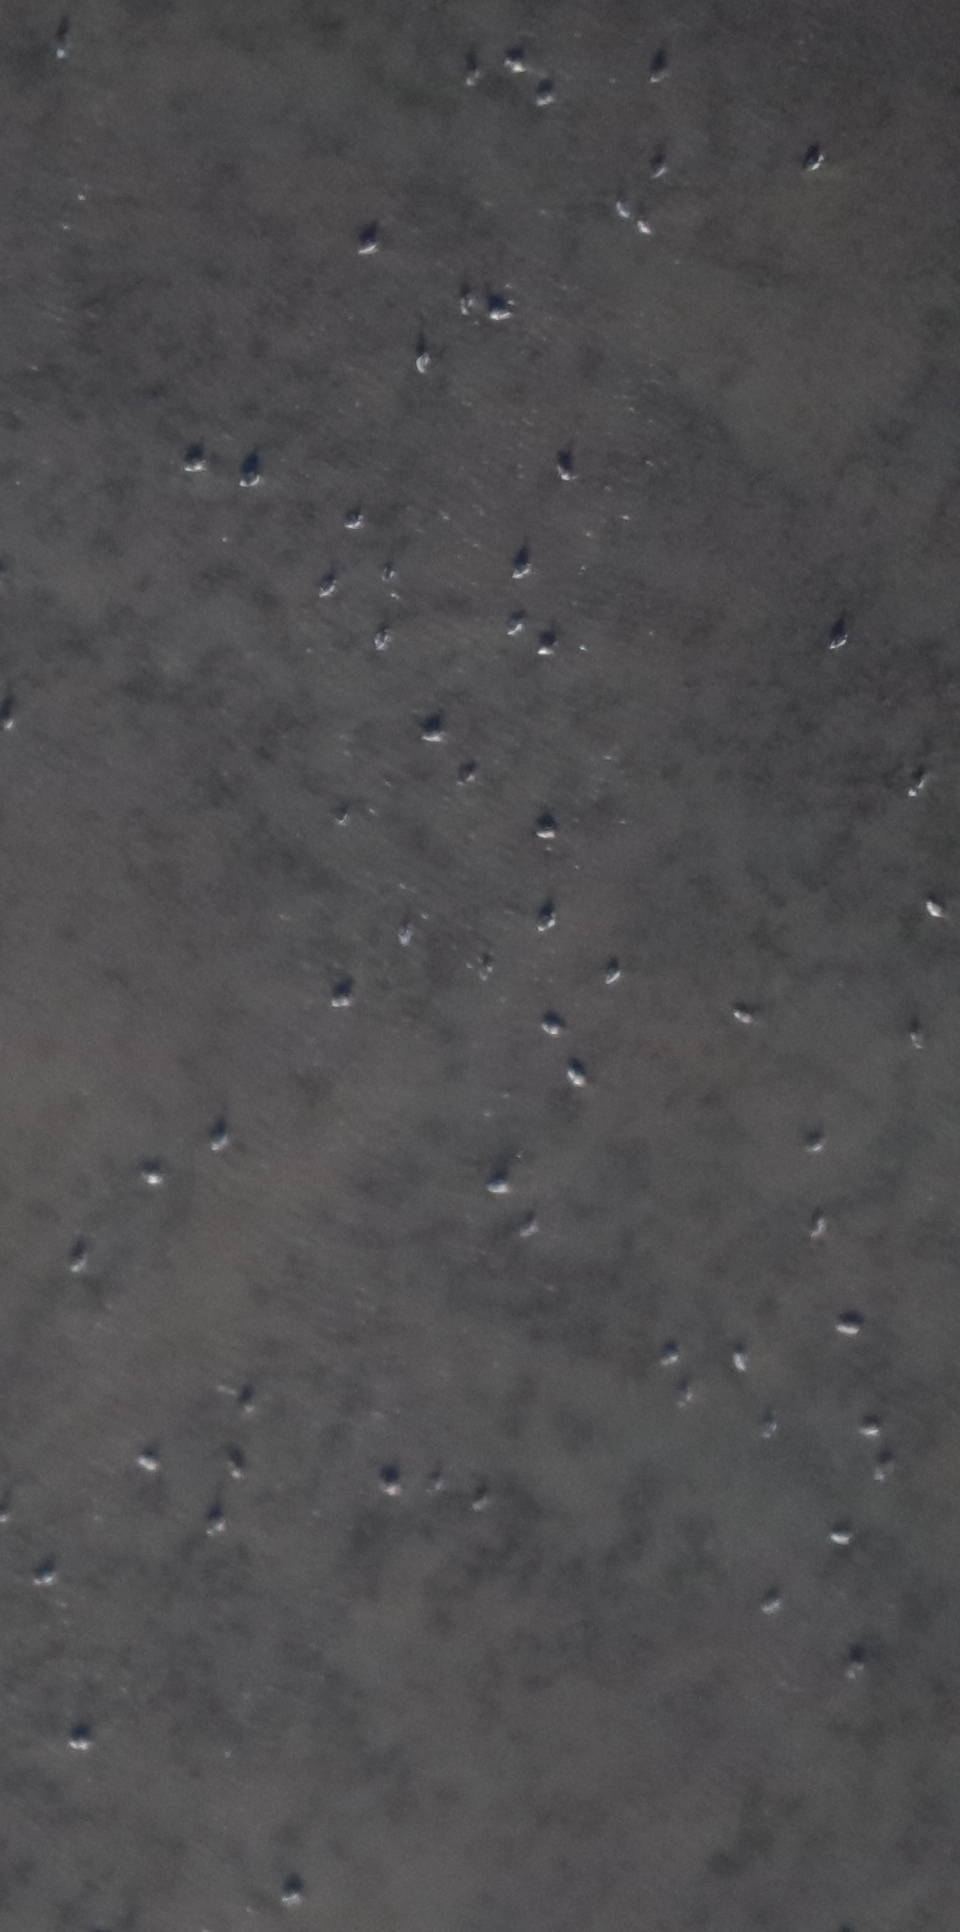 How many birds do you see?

67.